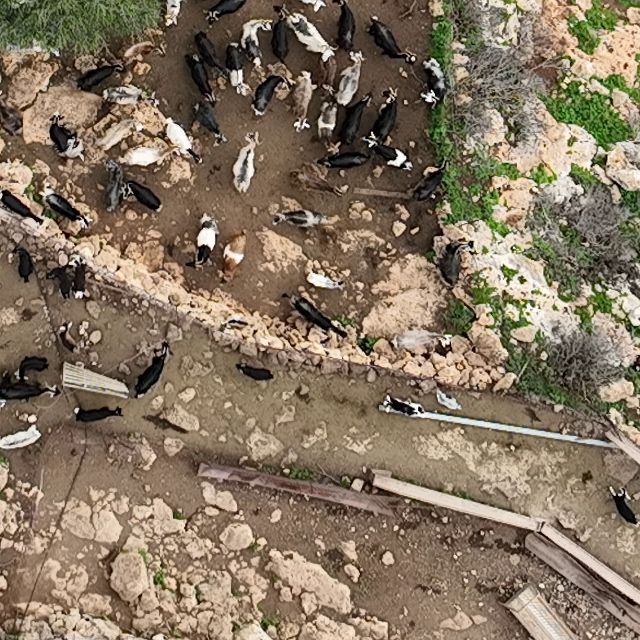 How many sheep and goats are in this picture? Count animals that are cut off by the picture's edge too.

58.